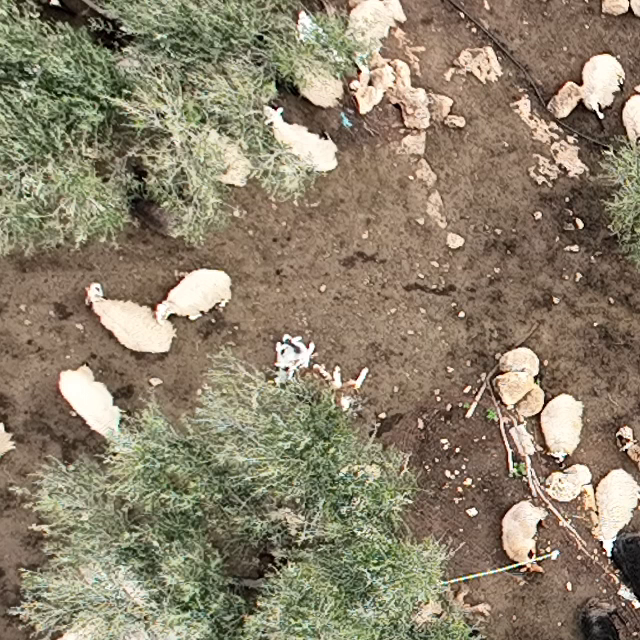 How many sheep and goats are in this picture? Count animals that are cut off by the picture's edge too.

19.